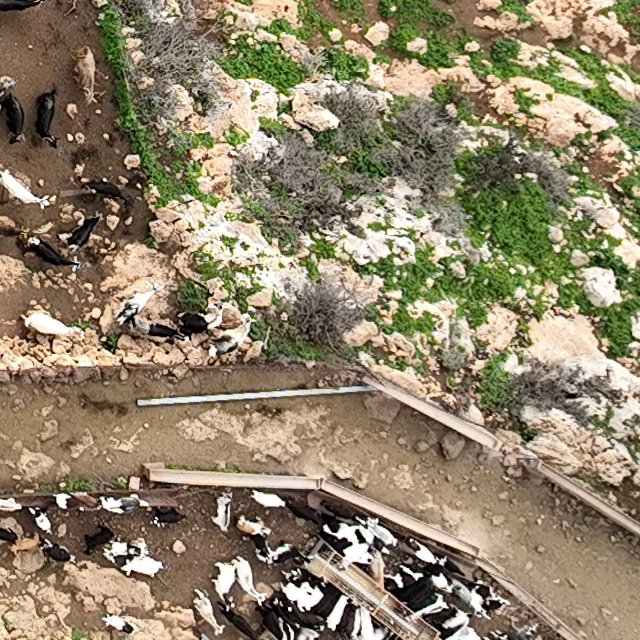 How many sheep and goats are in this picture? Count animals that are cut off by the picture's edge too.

72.